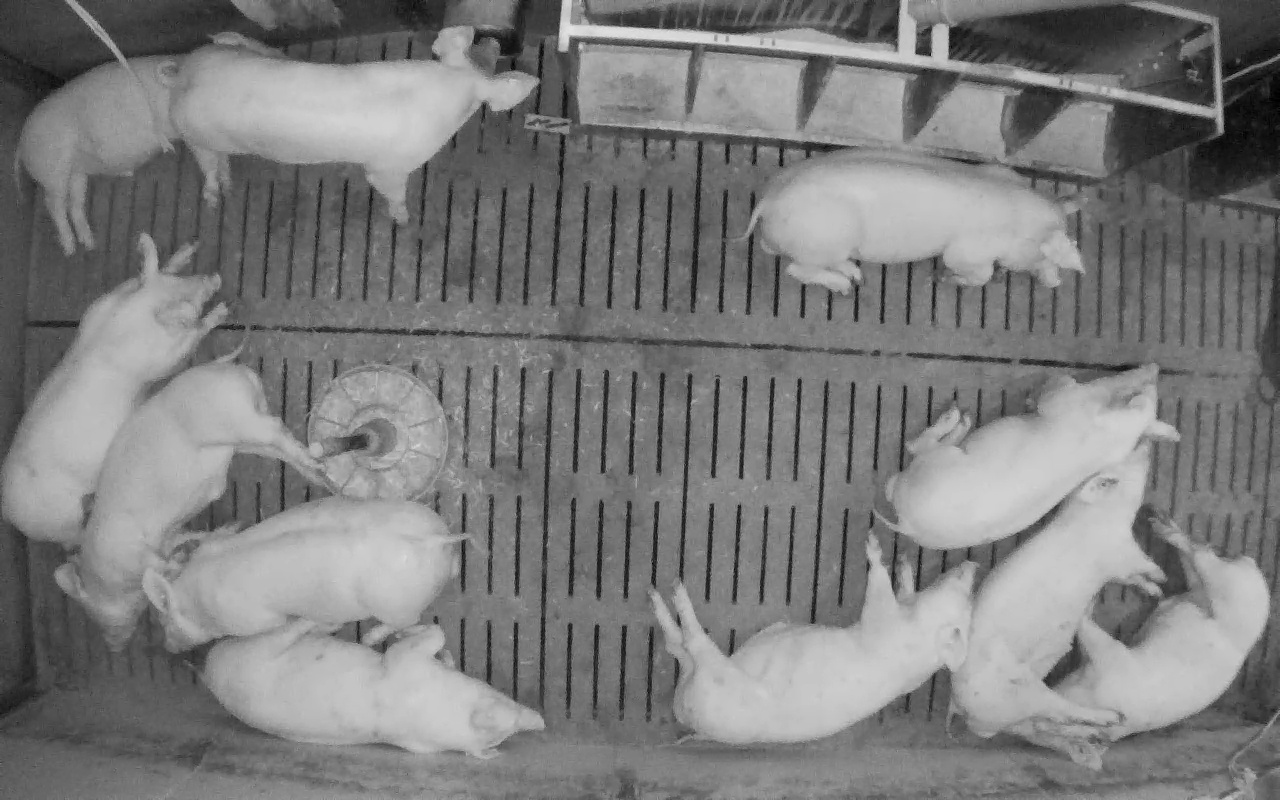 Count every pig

11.